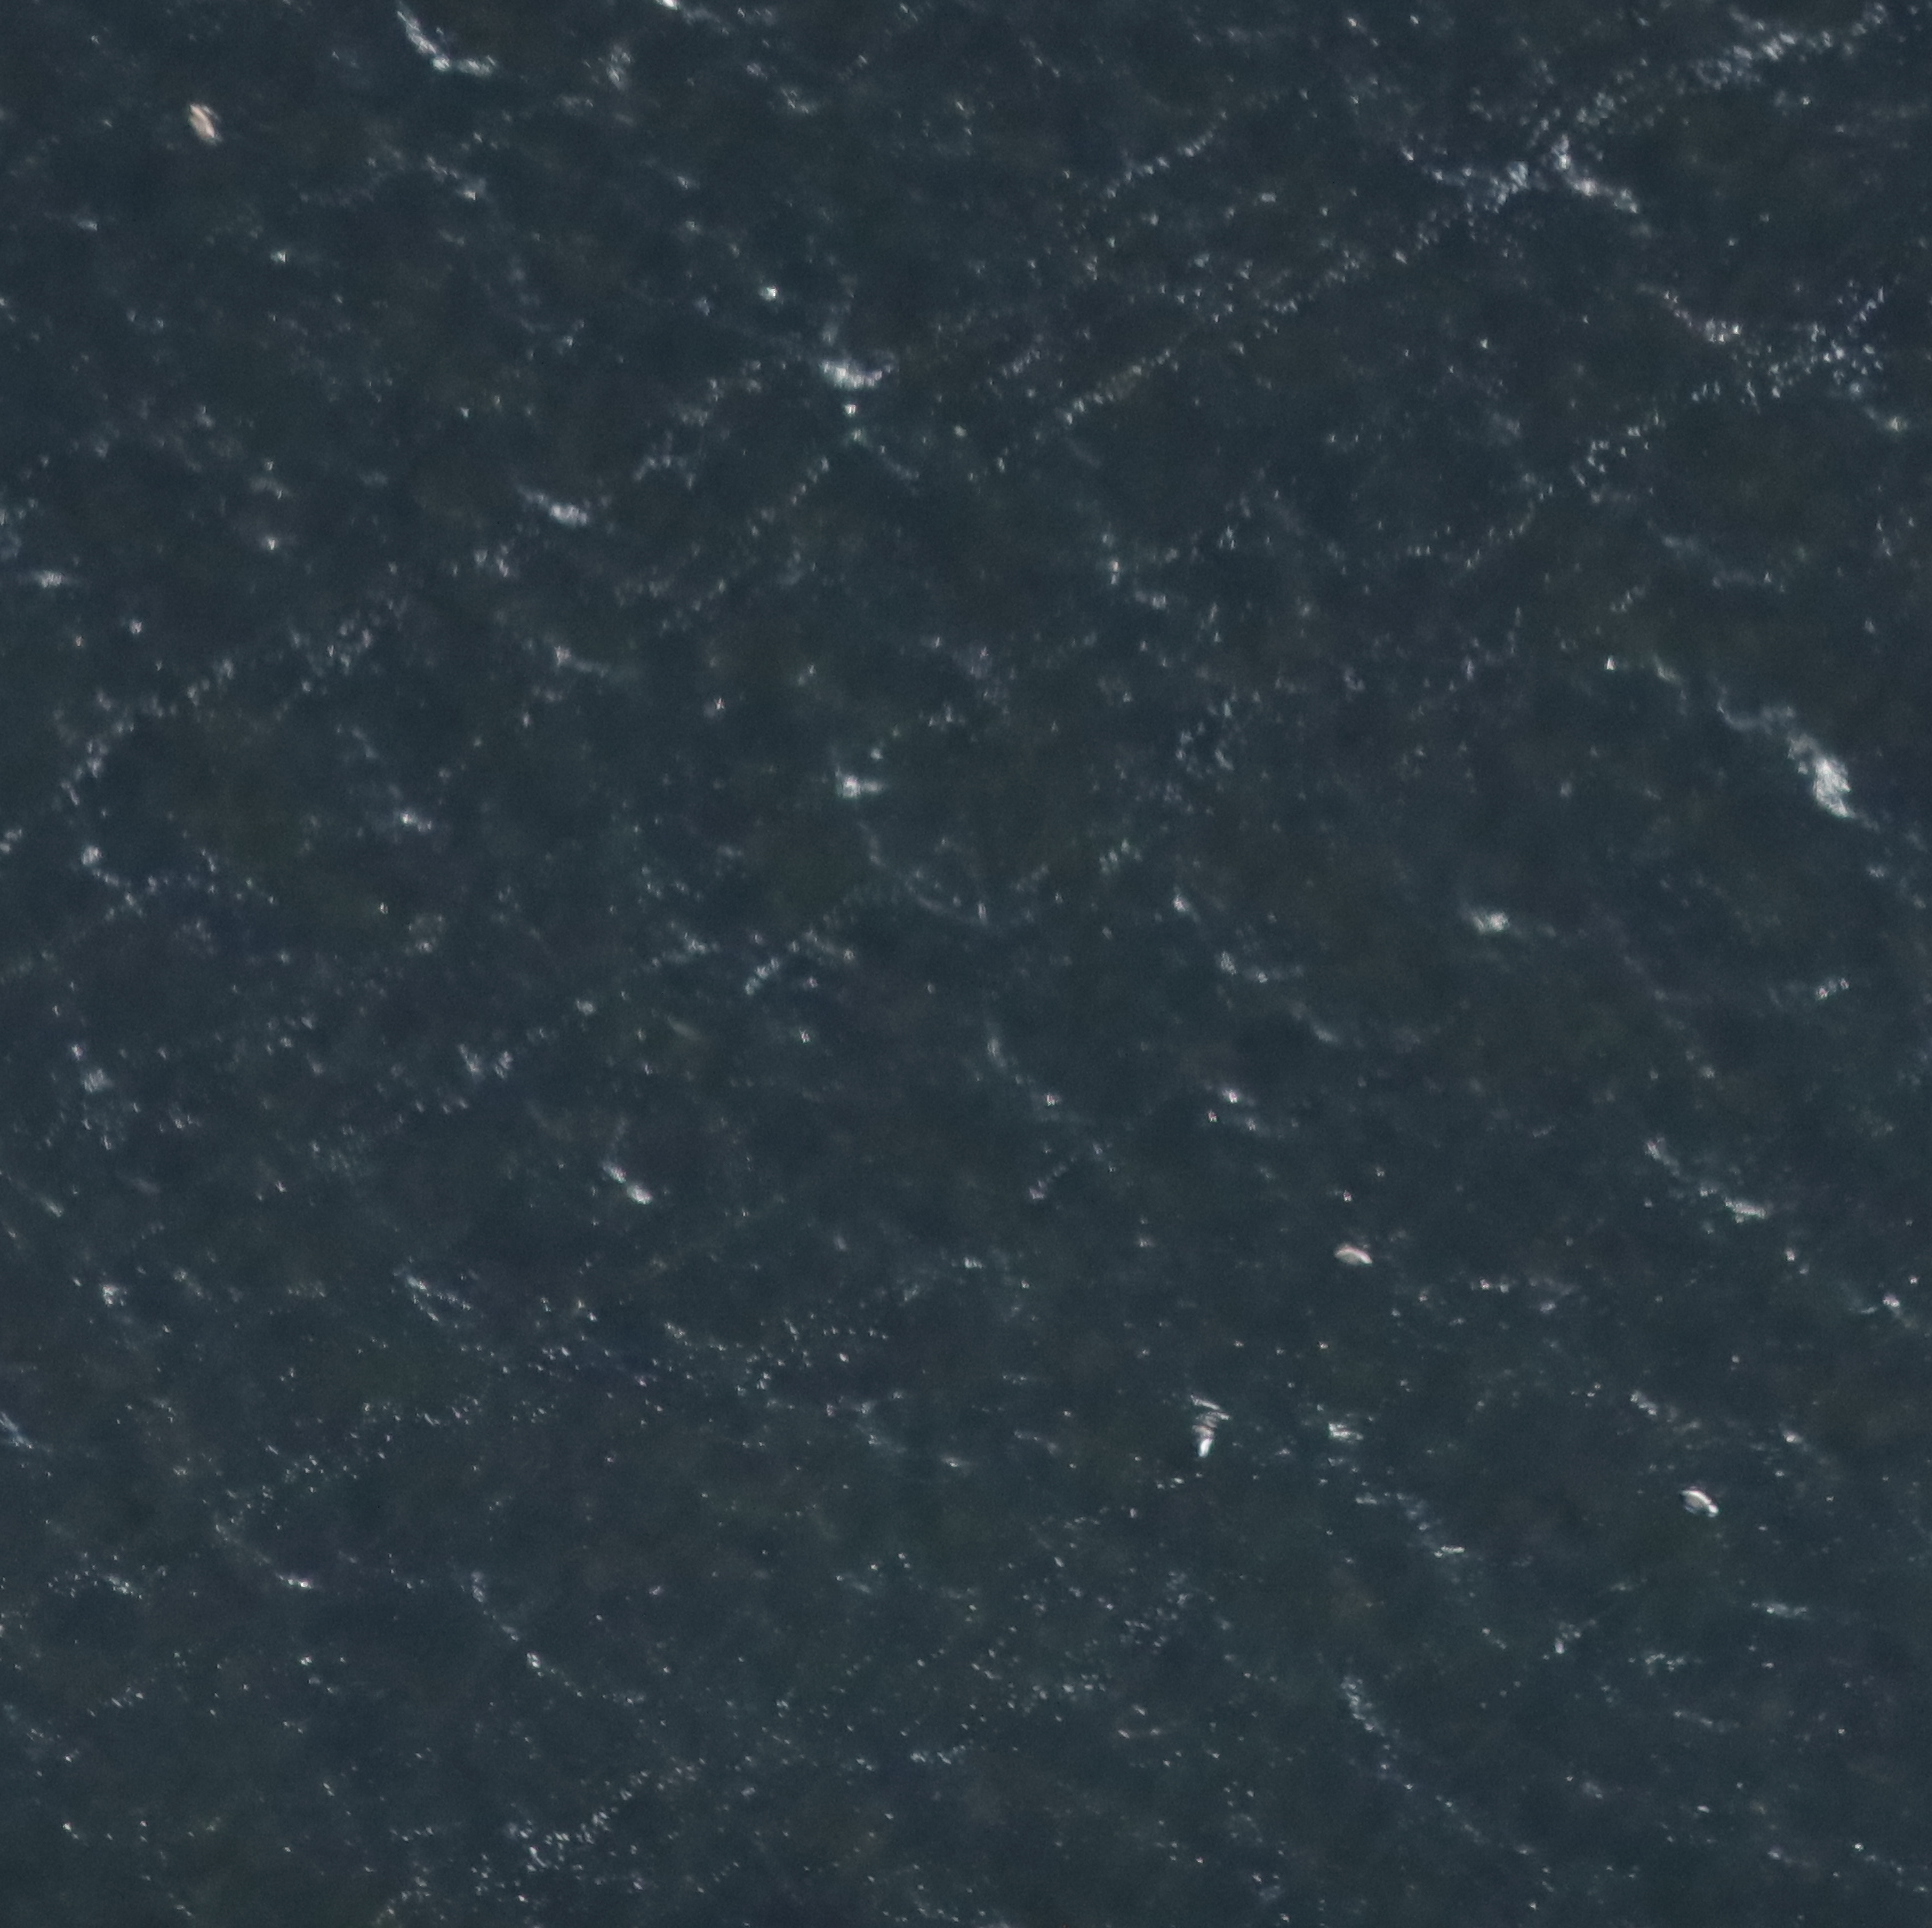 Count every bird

4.